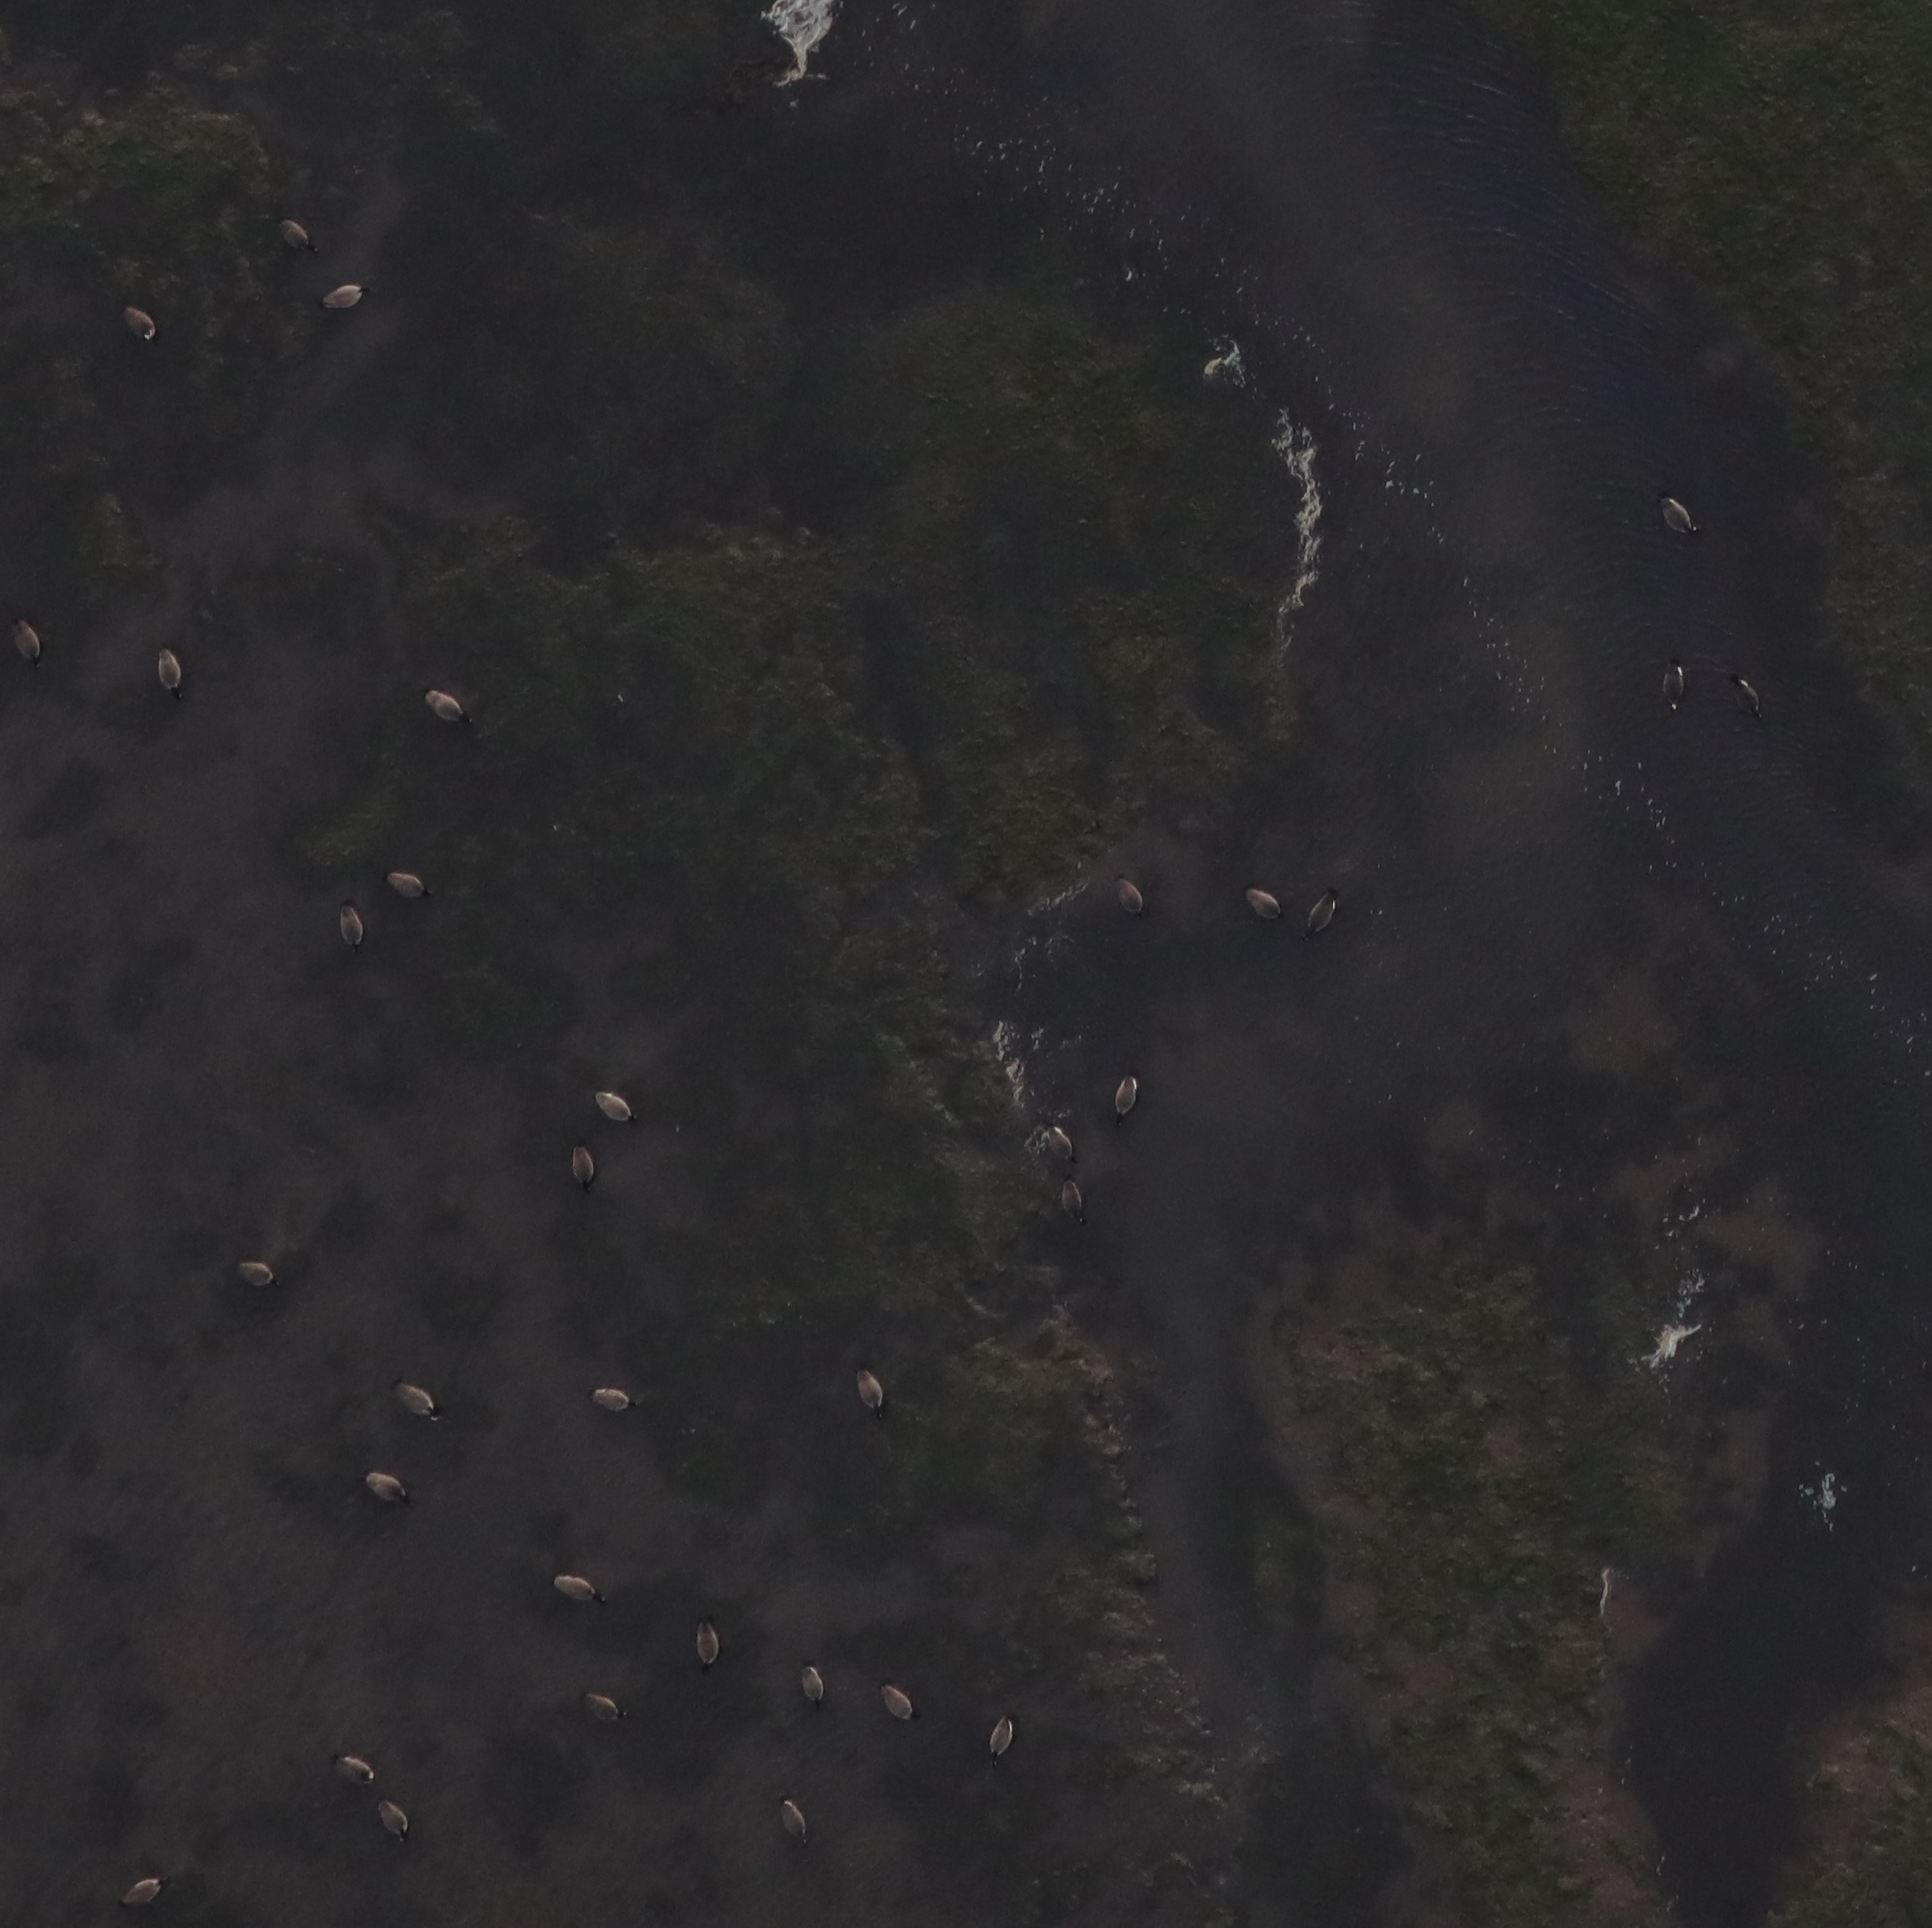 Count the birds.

34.